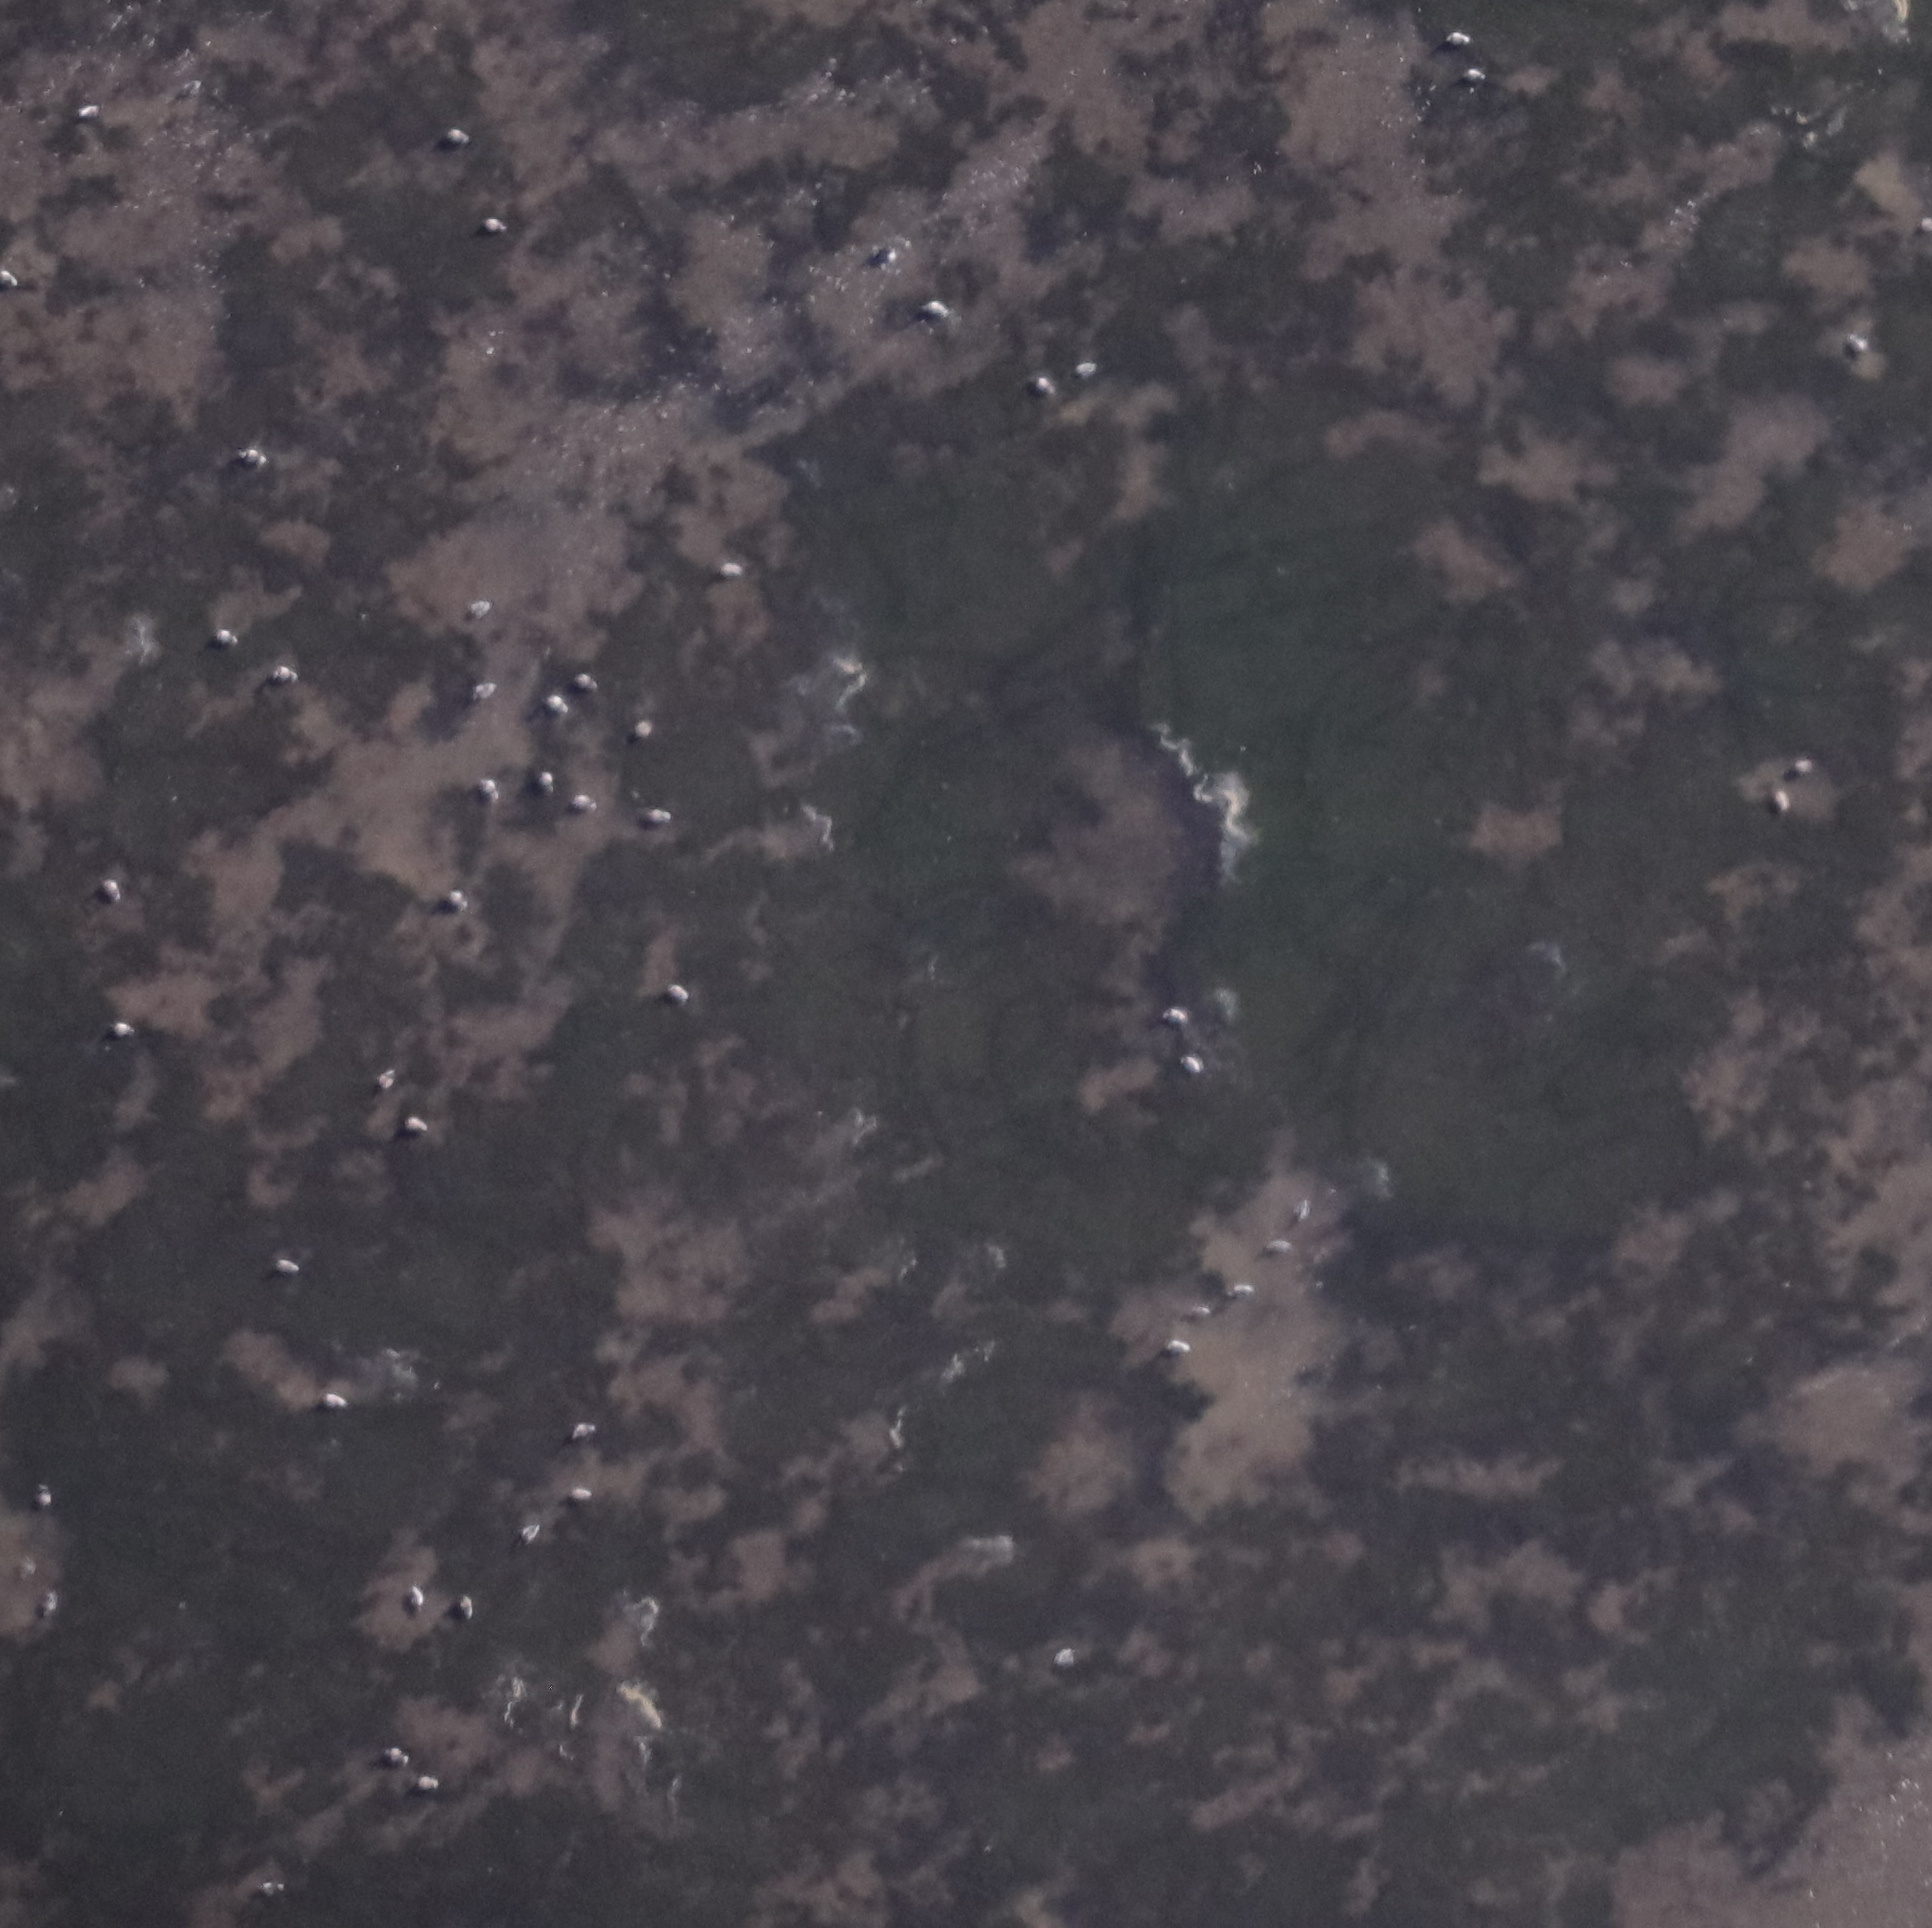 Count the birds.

54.